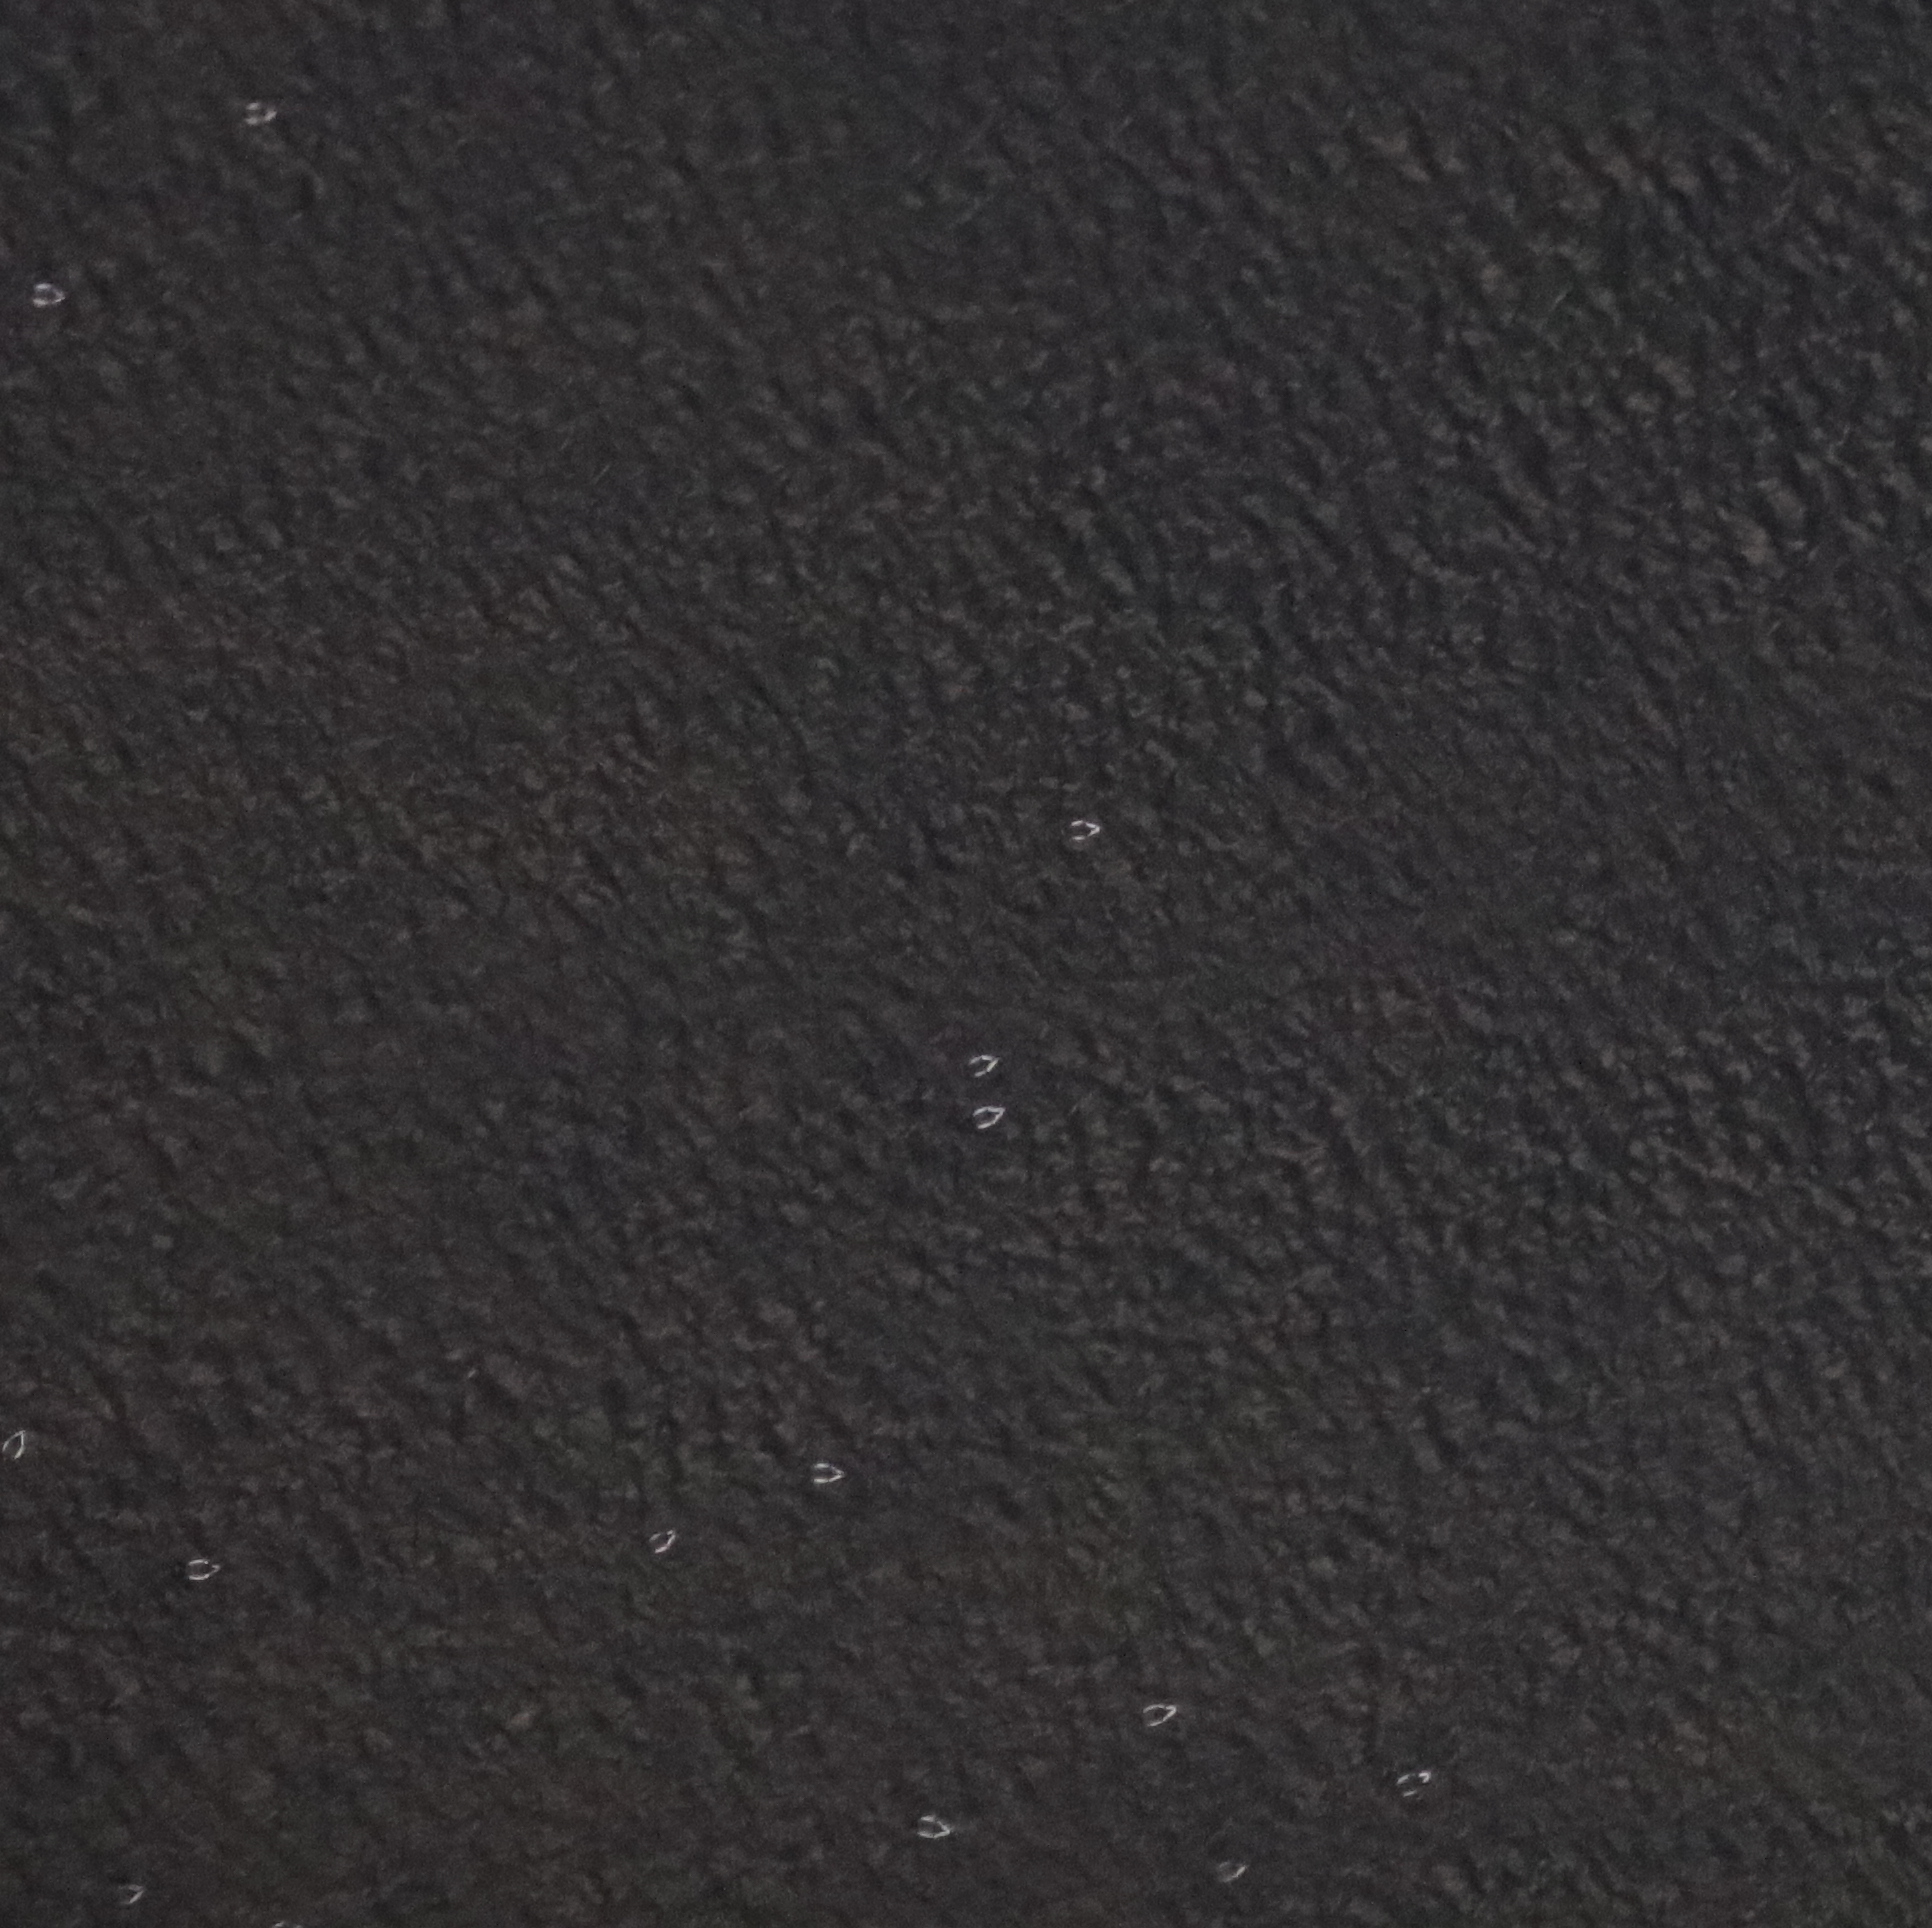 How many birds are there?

14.